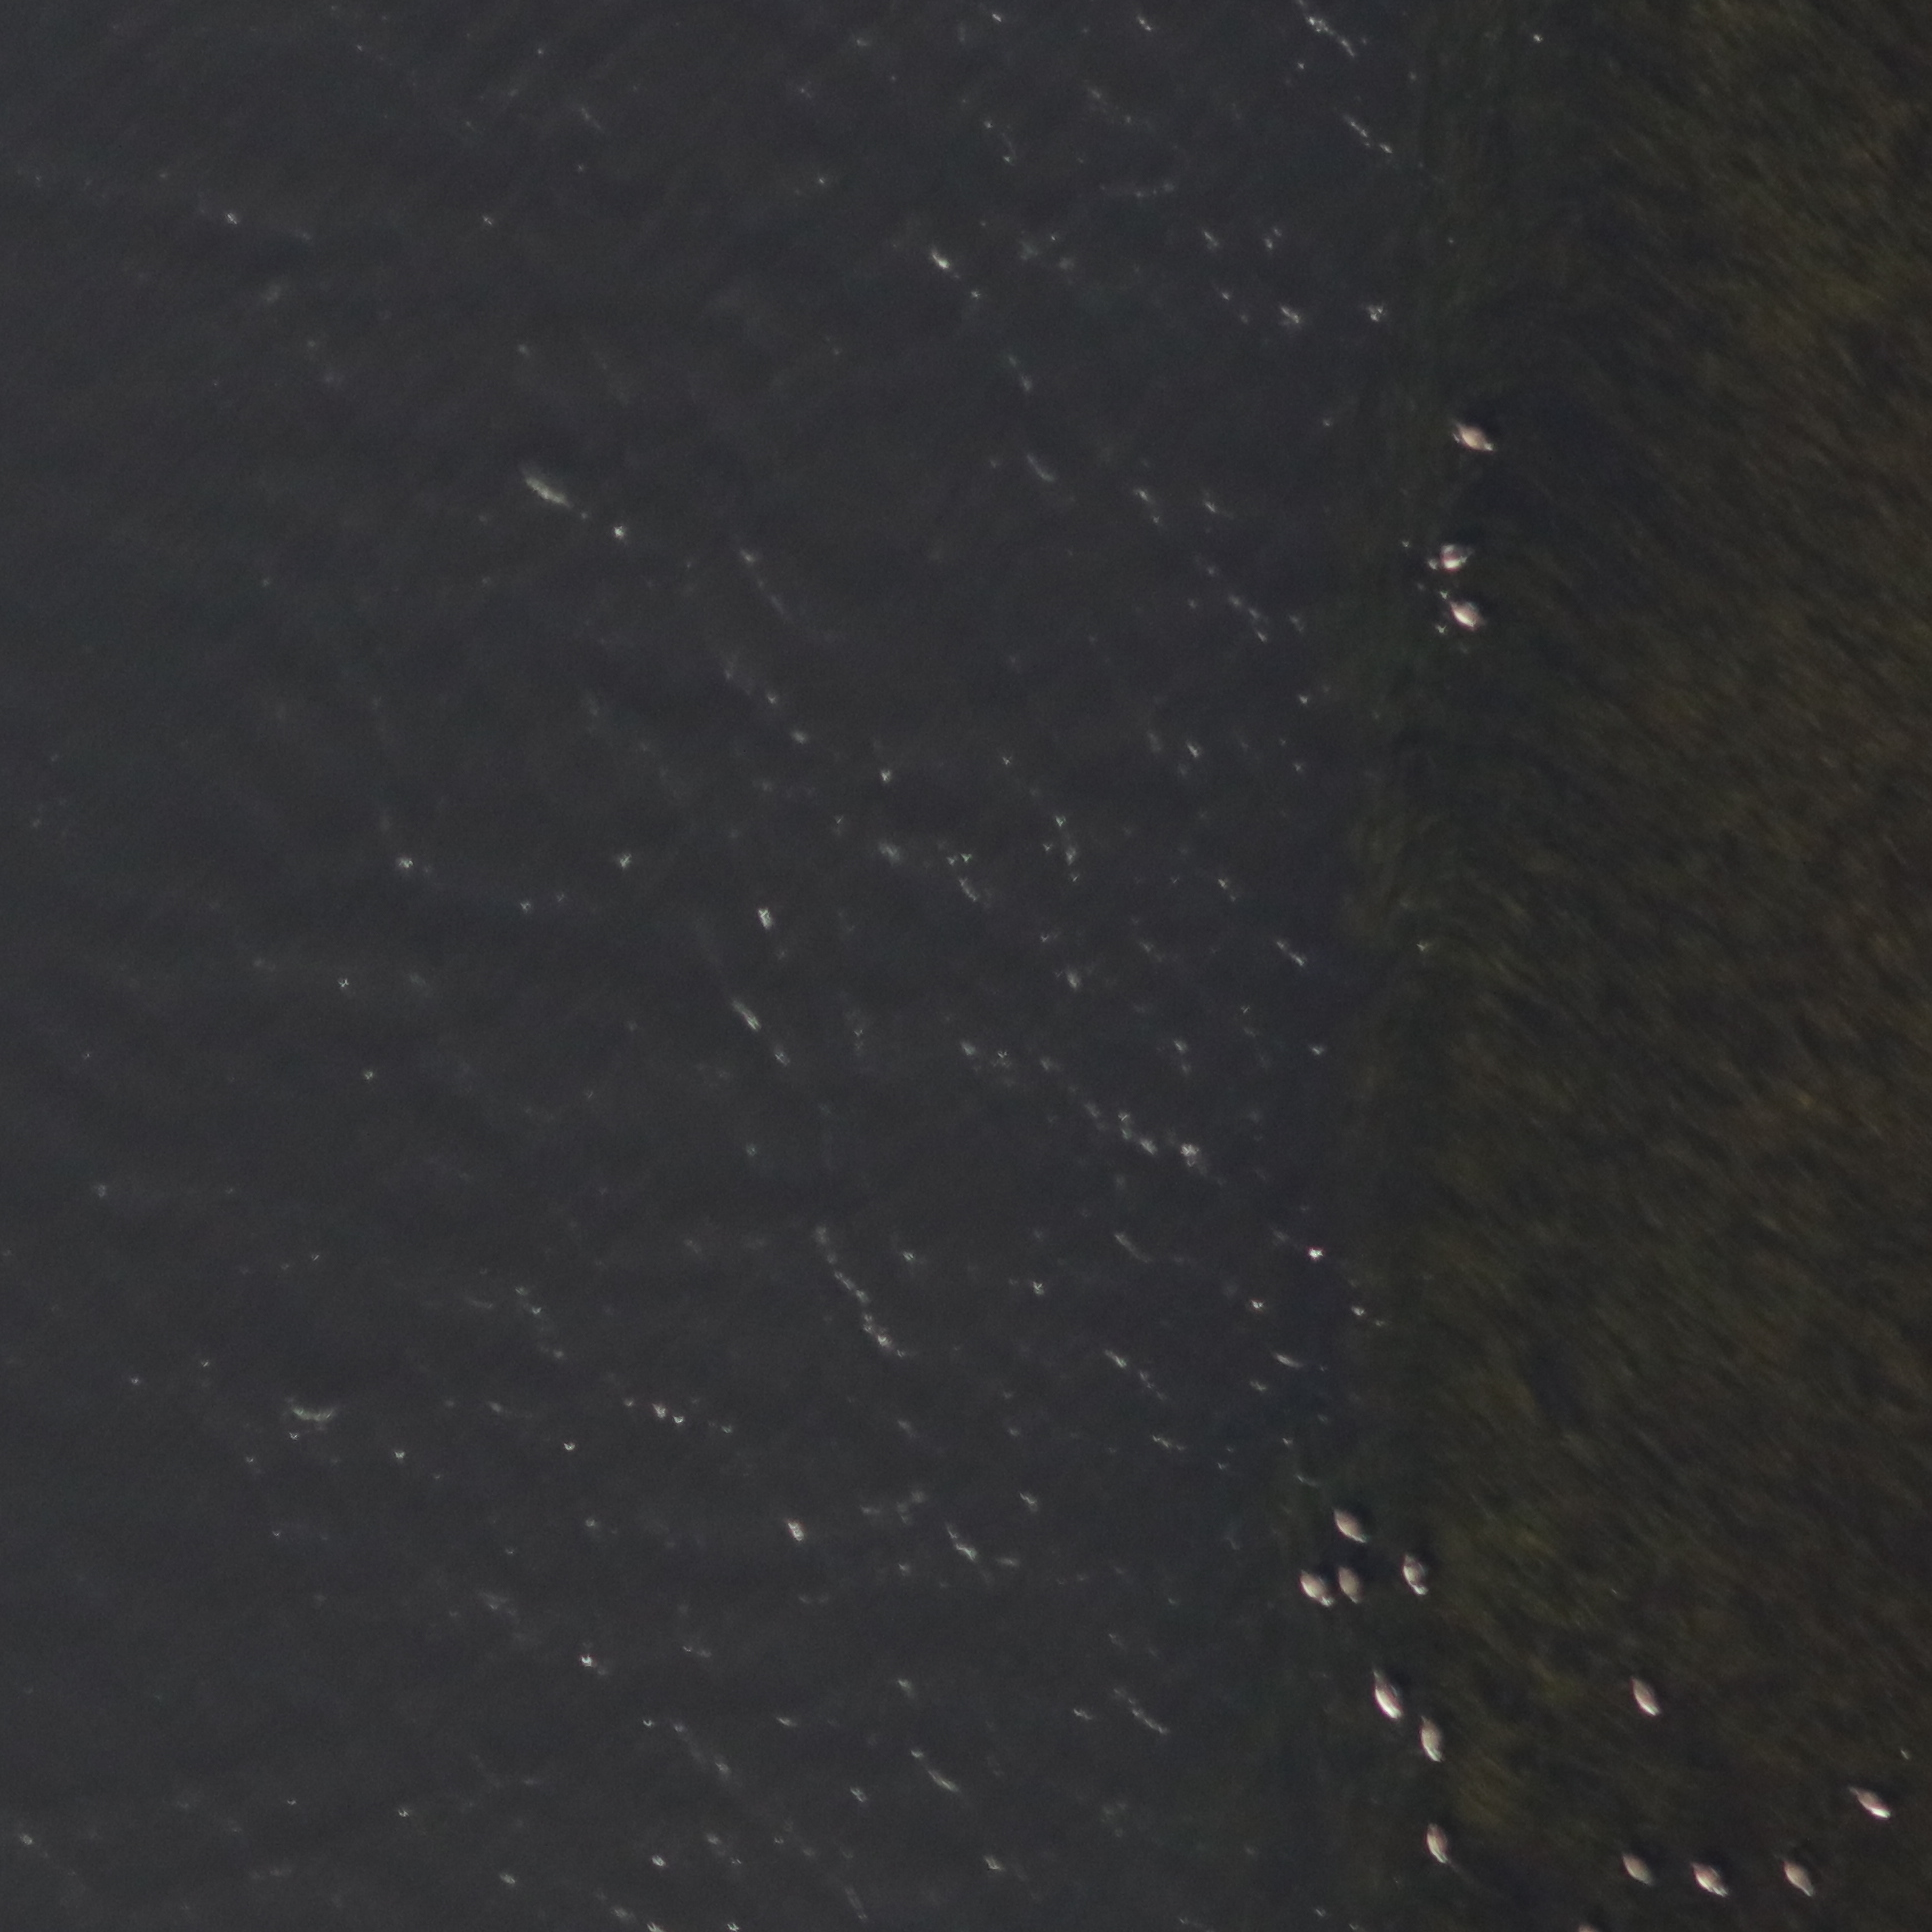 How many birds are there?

15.